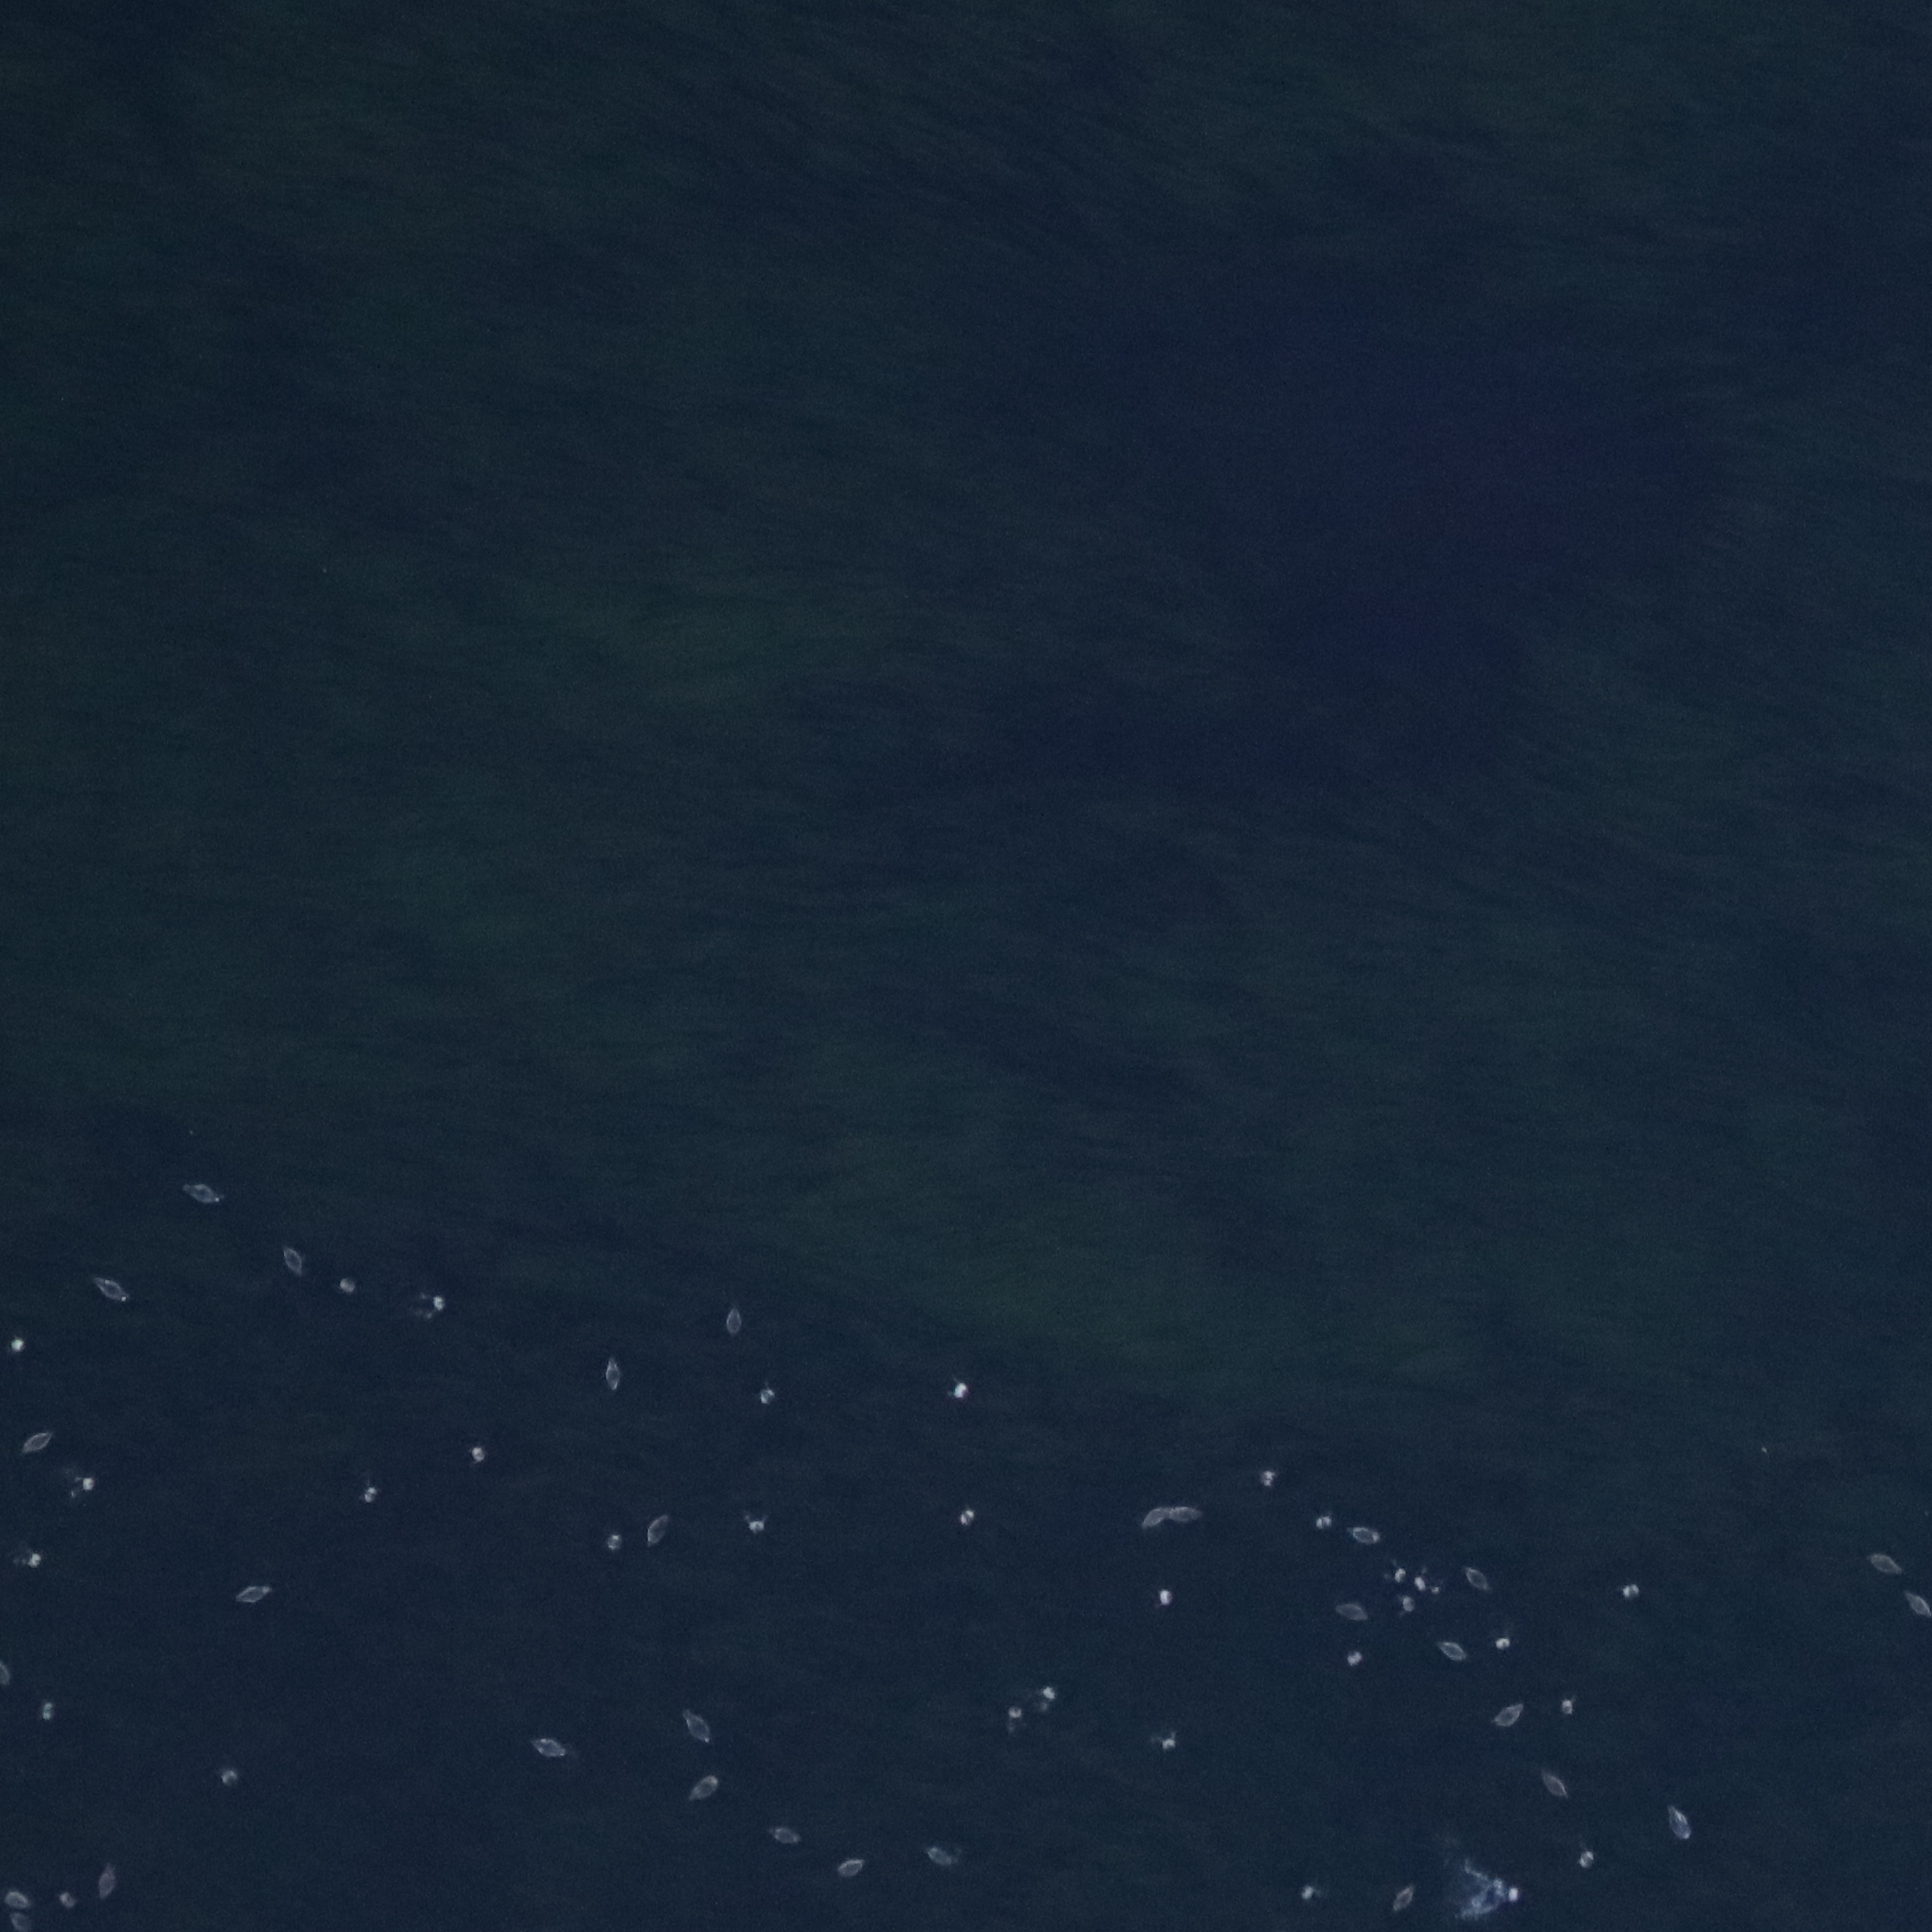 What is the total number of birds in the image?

60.